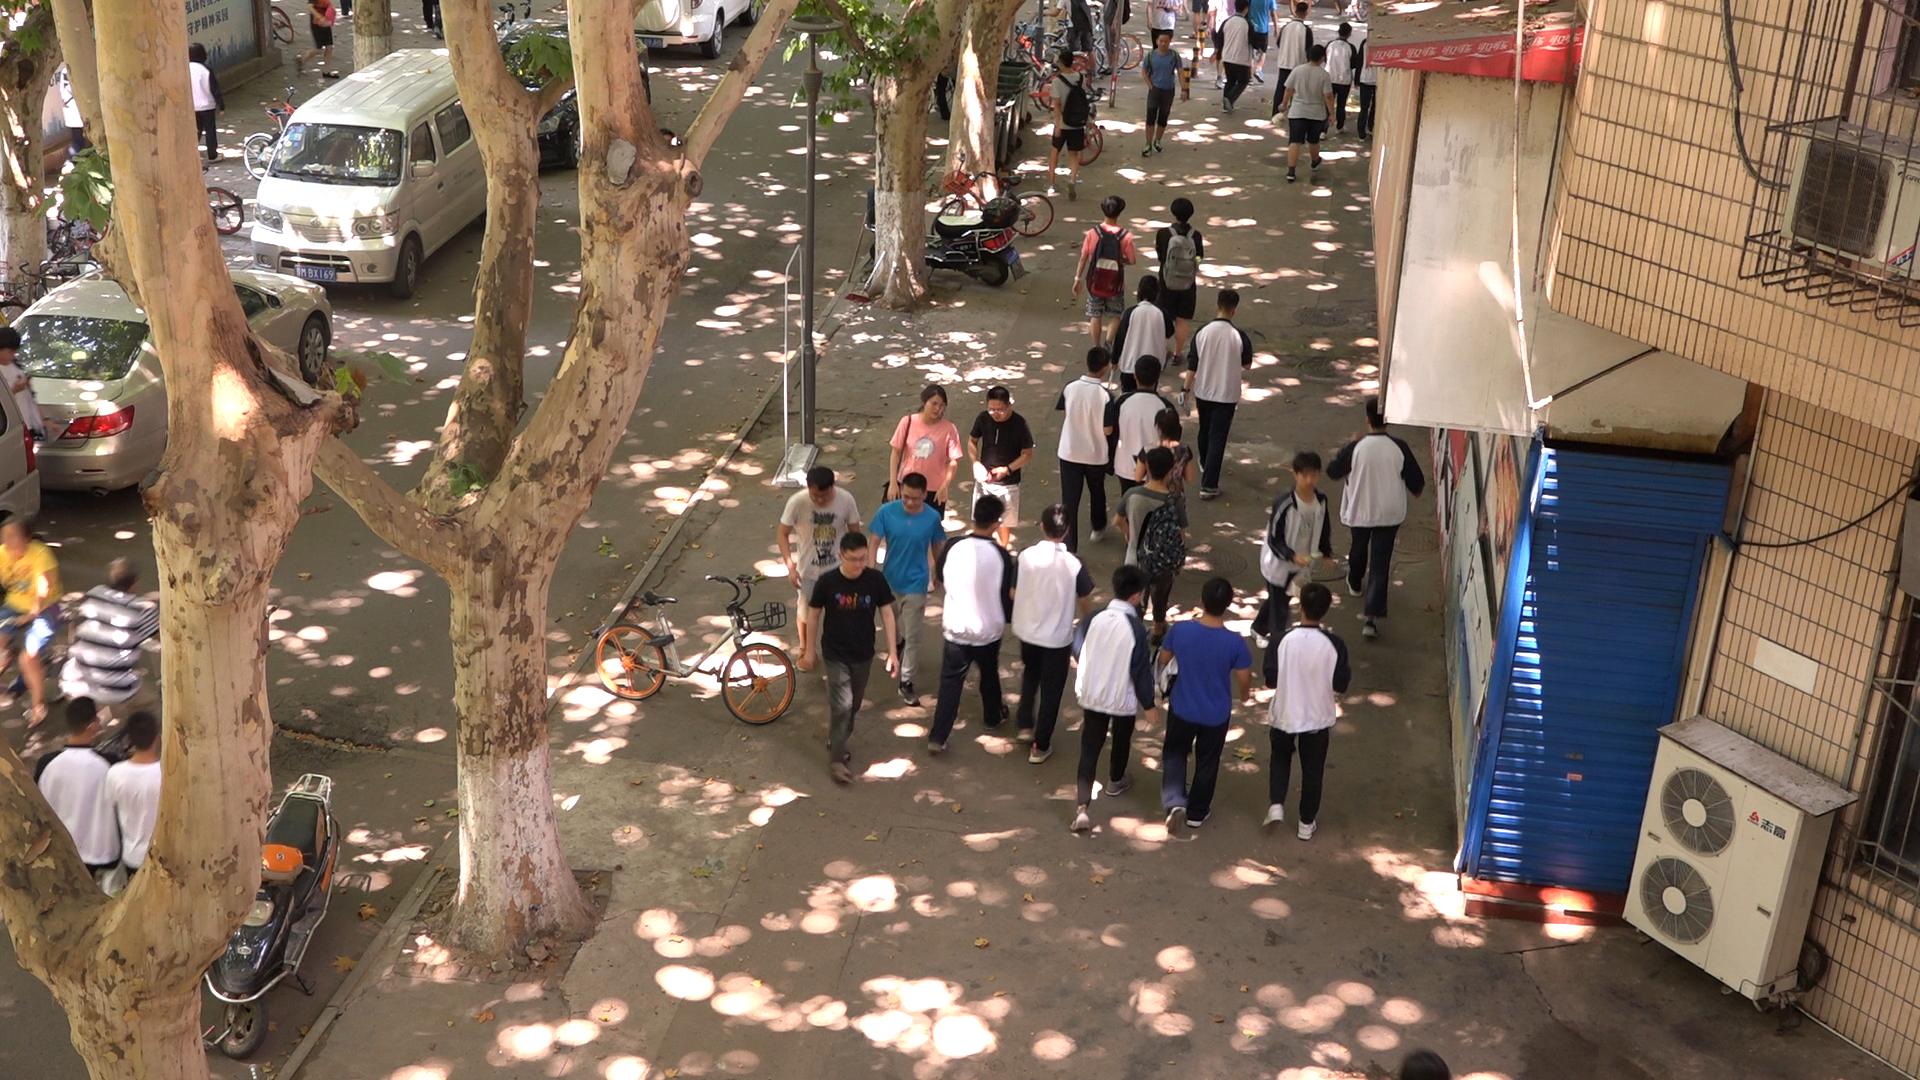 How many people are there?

32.